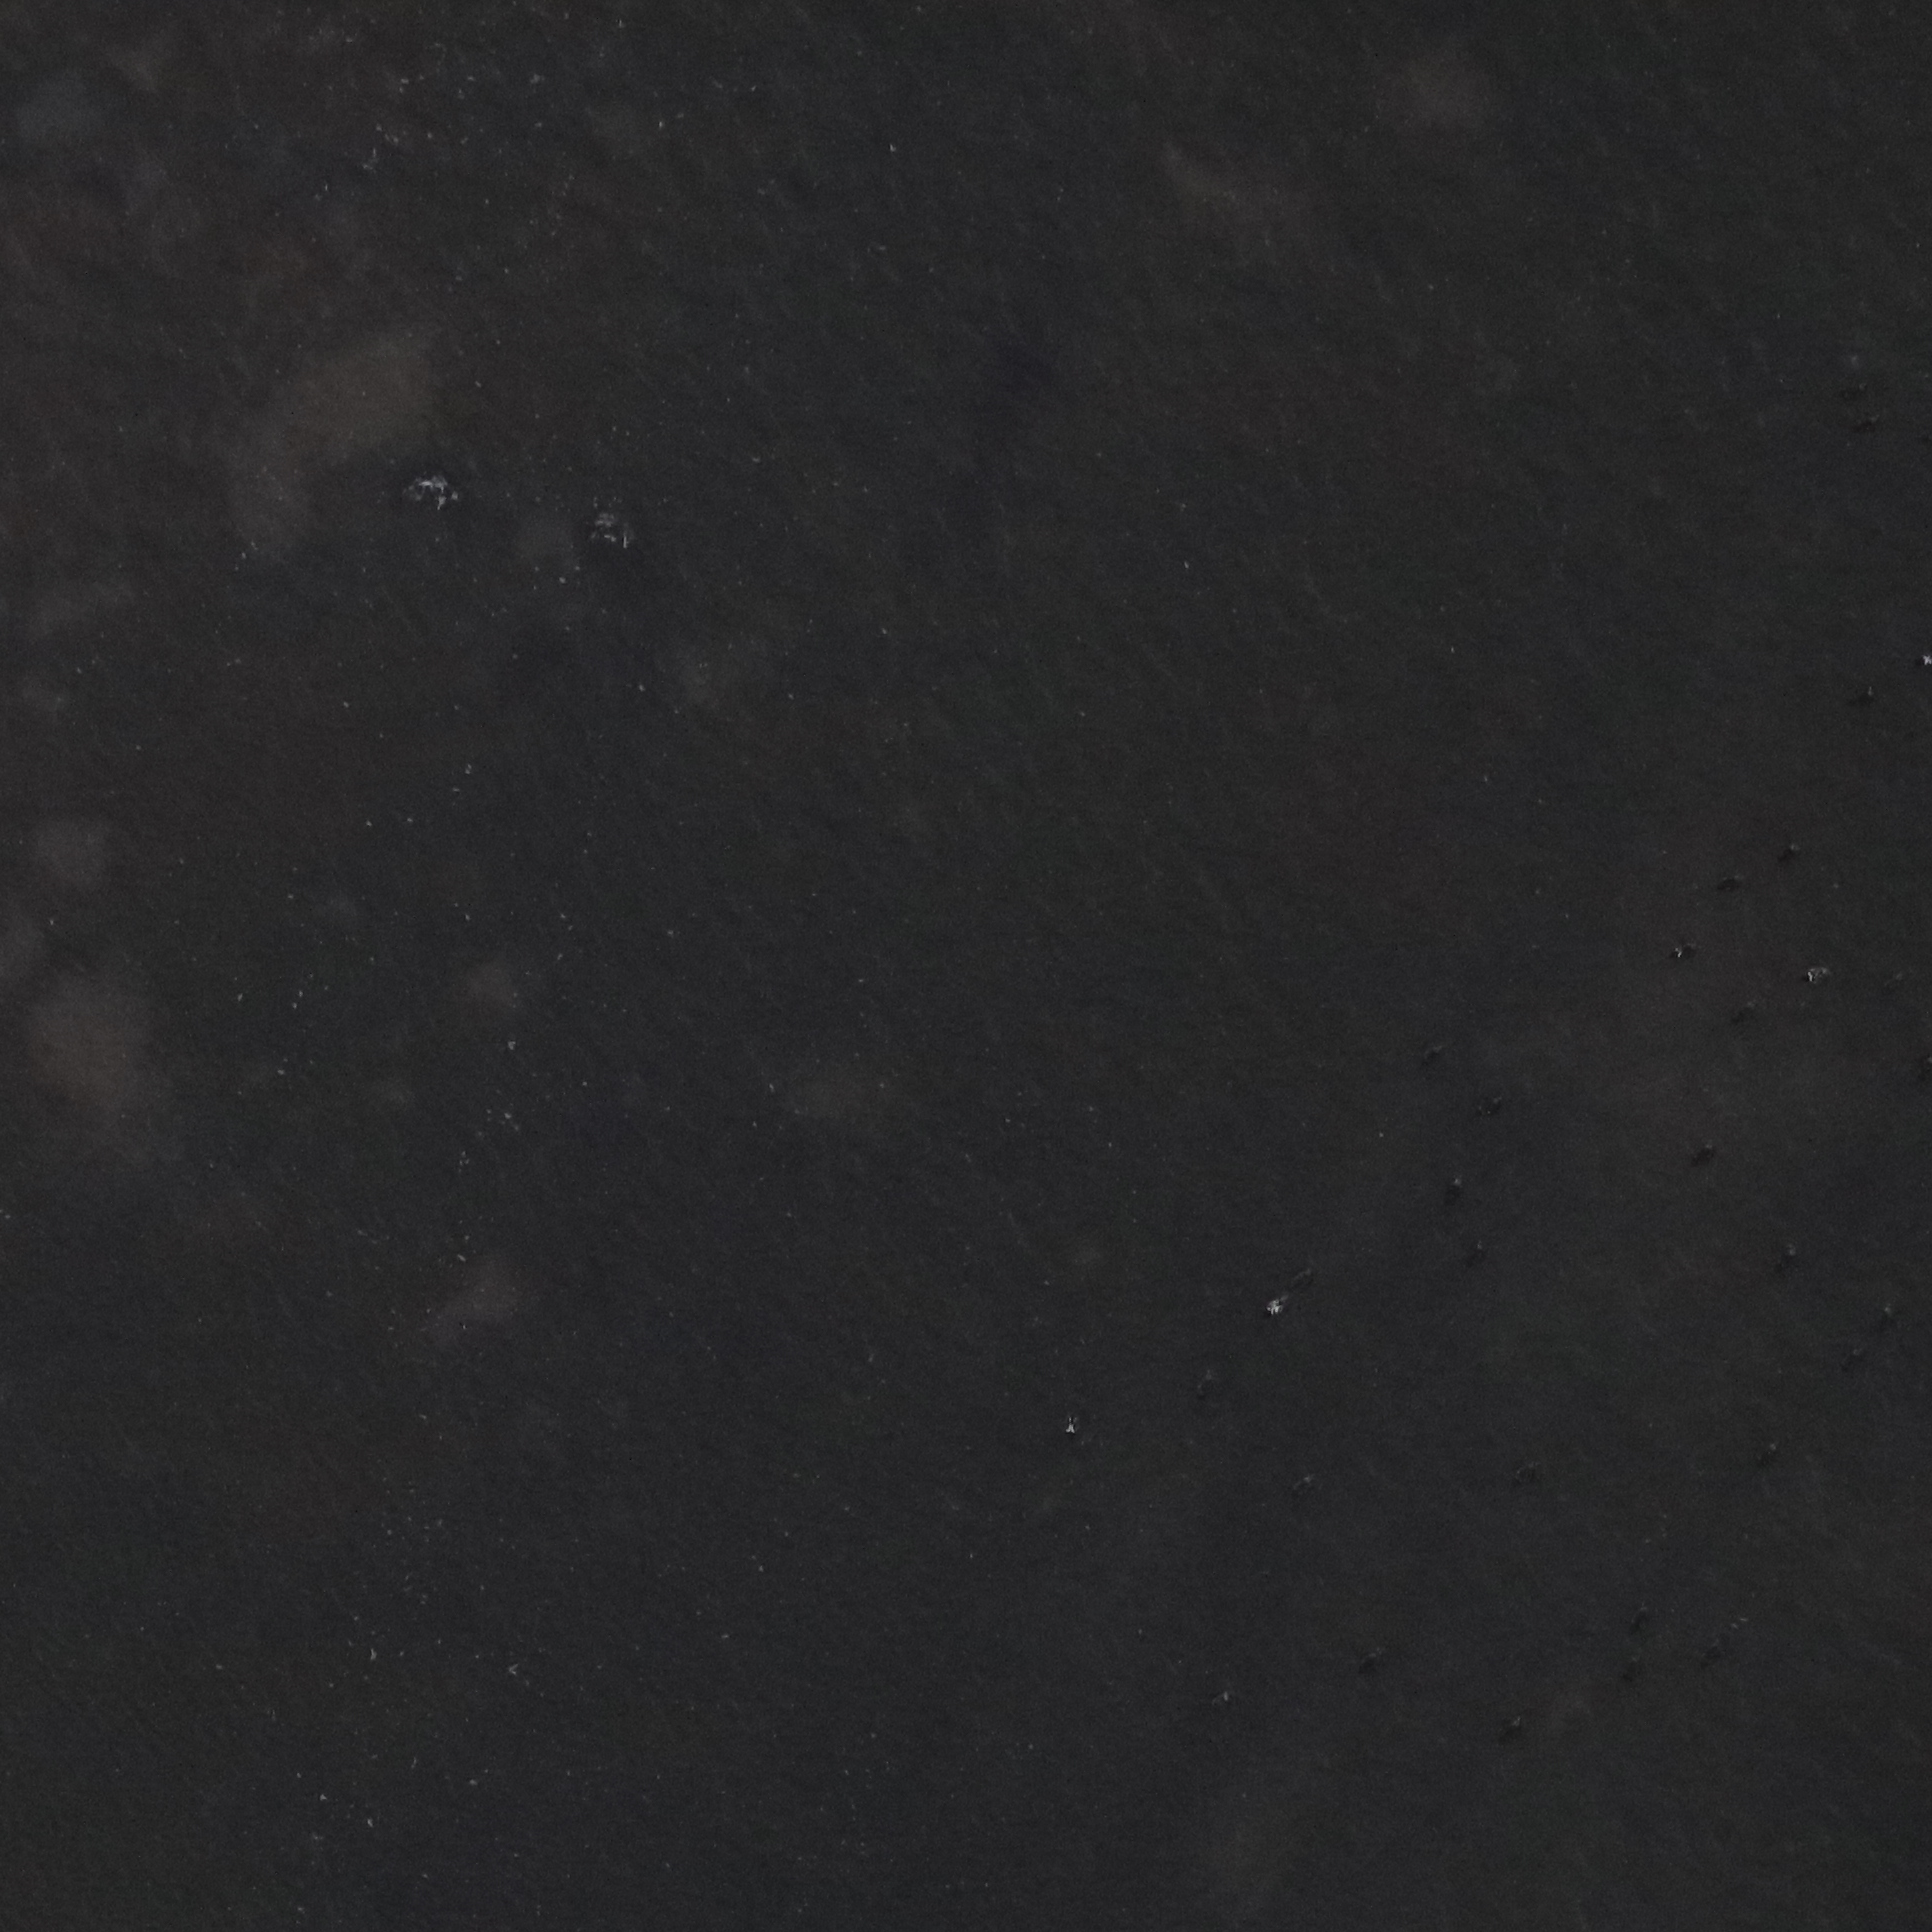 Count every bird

32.